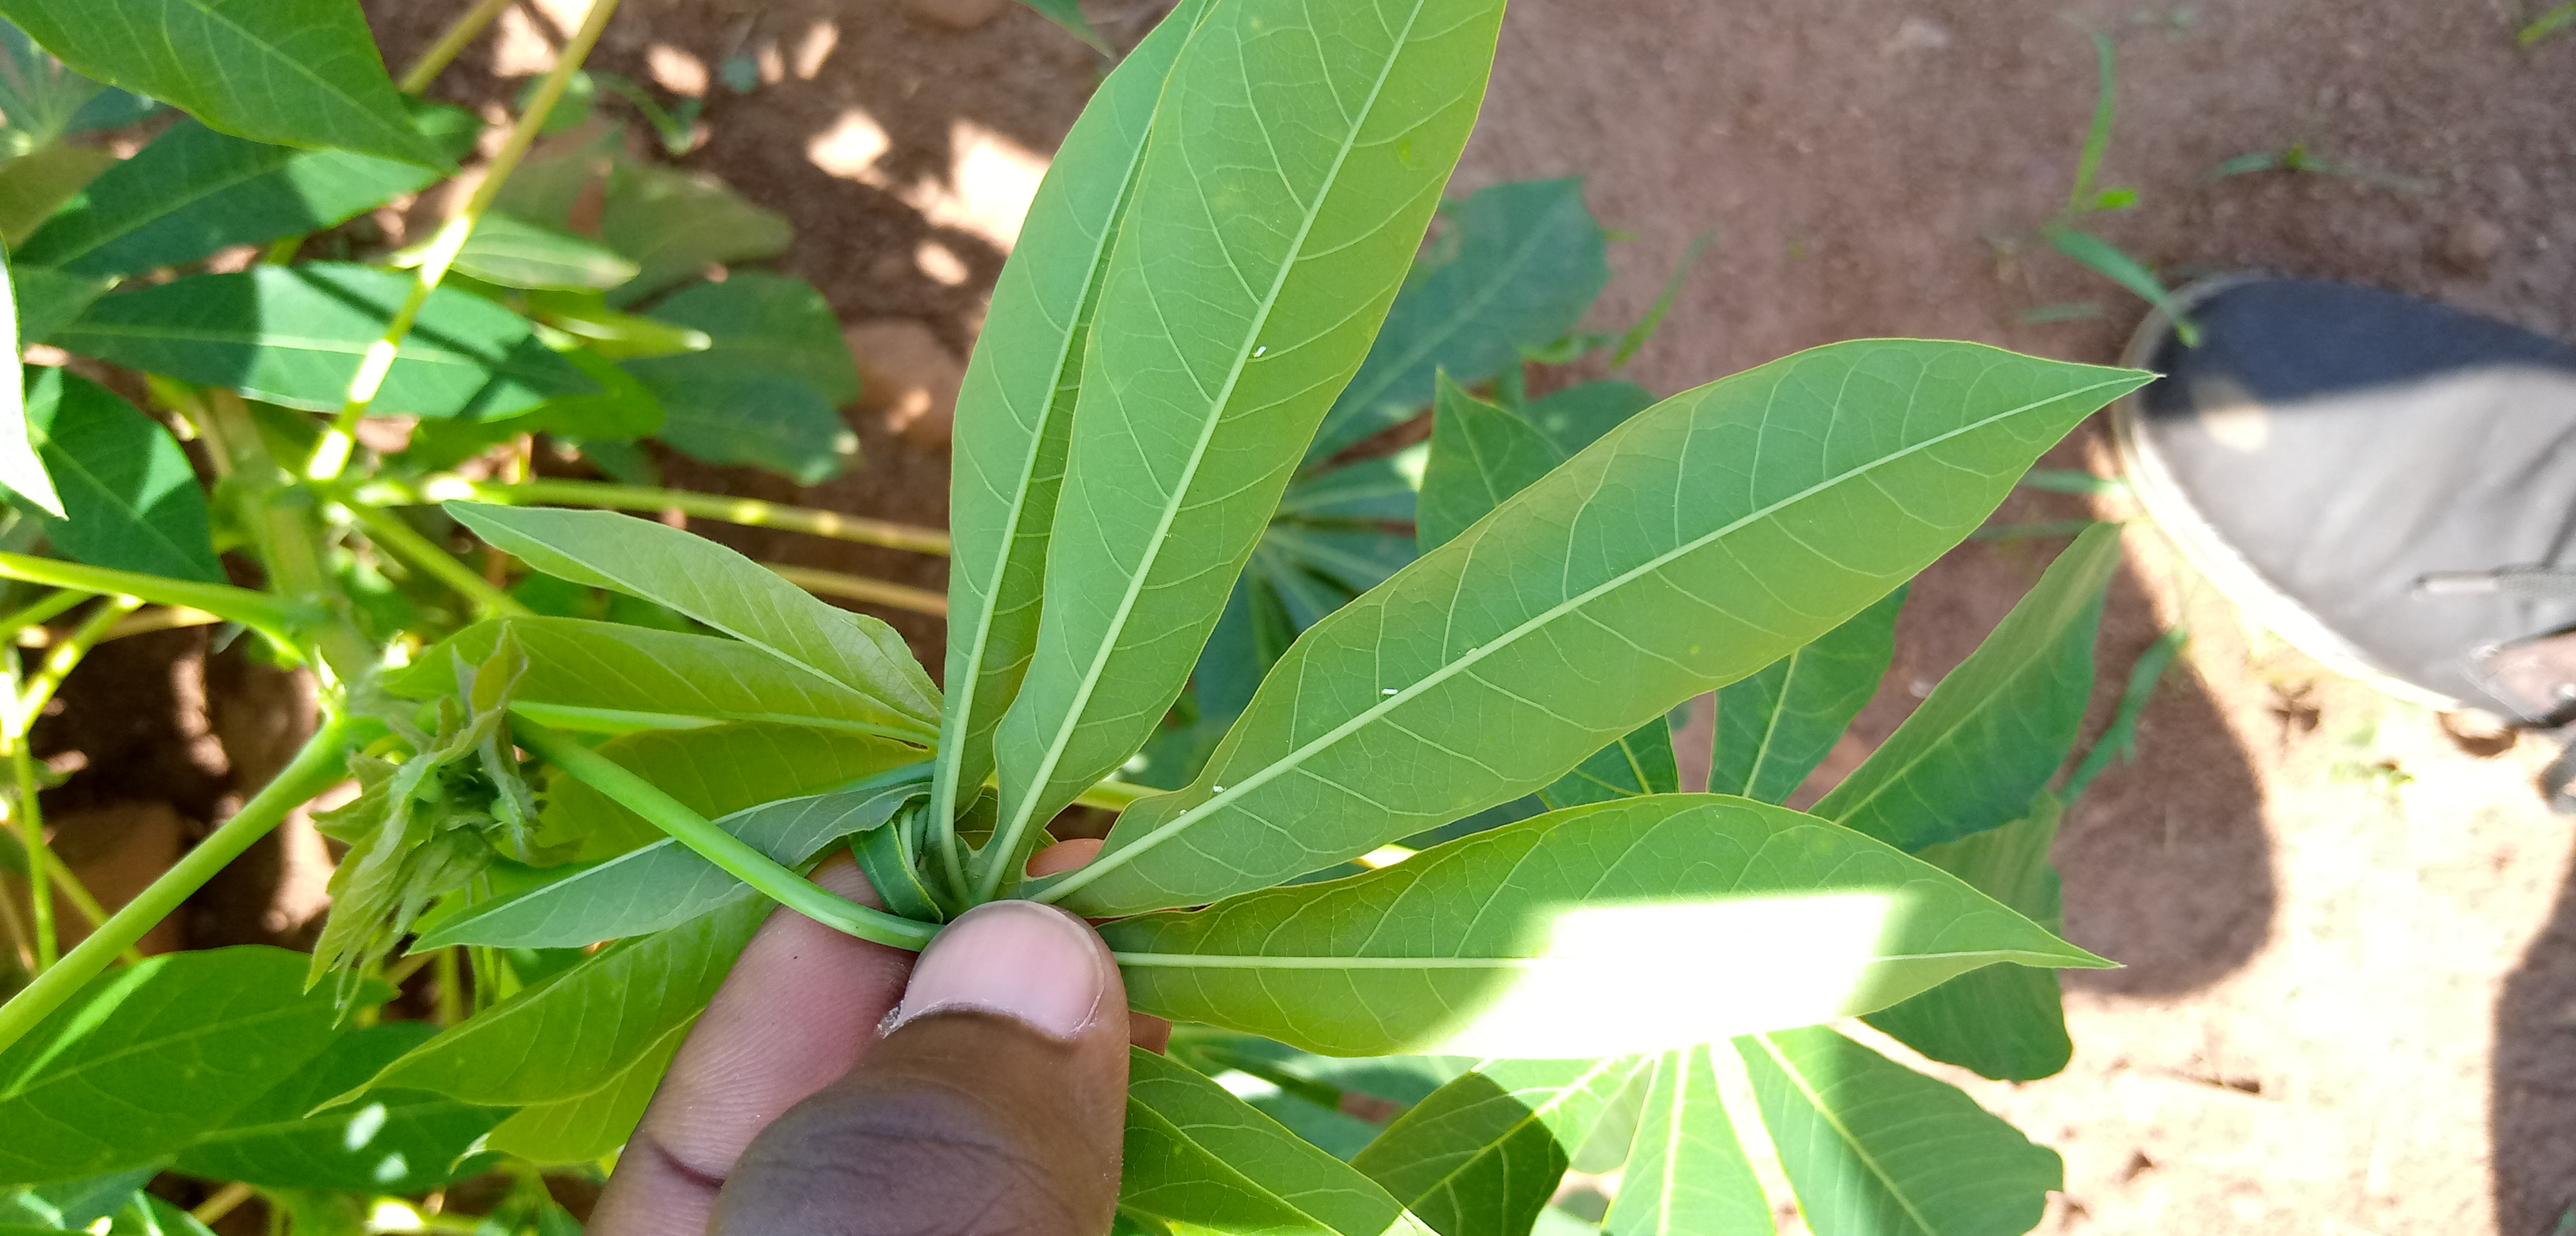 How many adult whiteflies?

4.